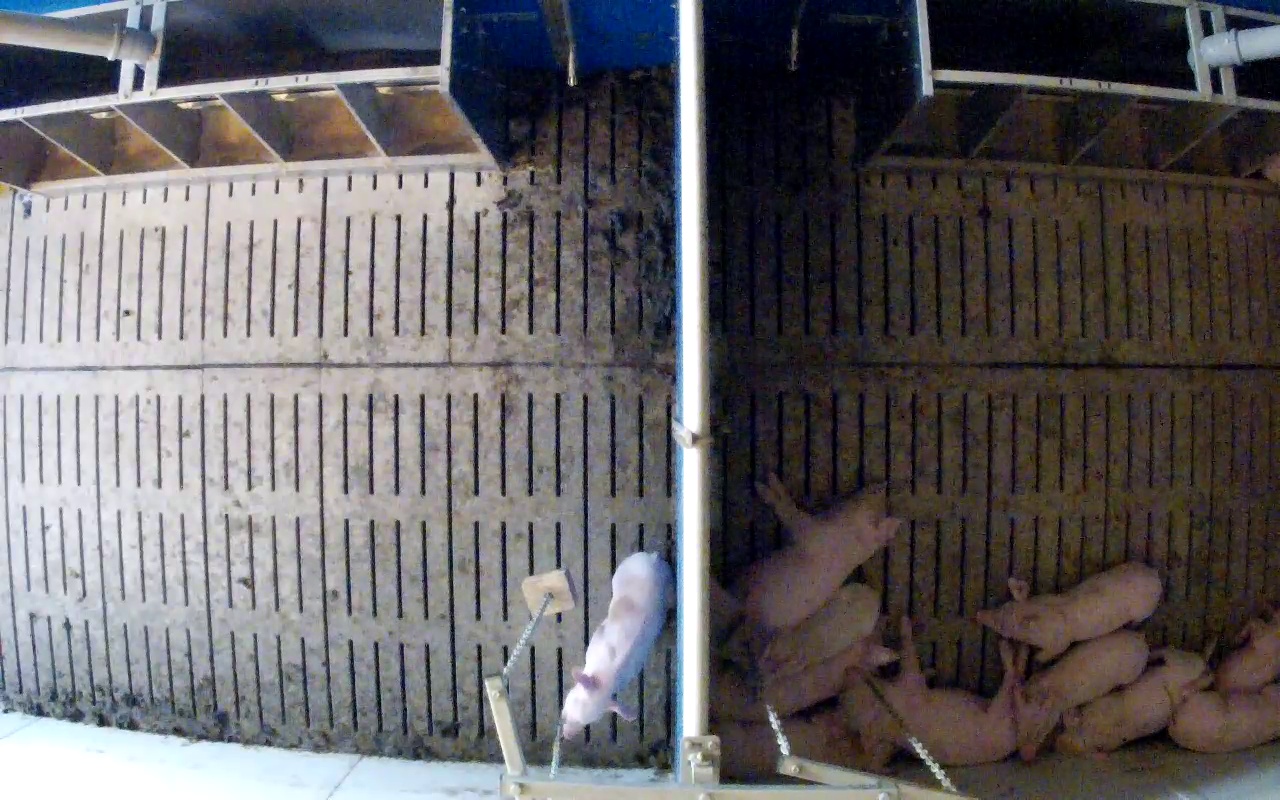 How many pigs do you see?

11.